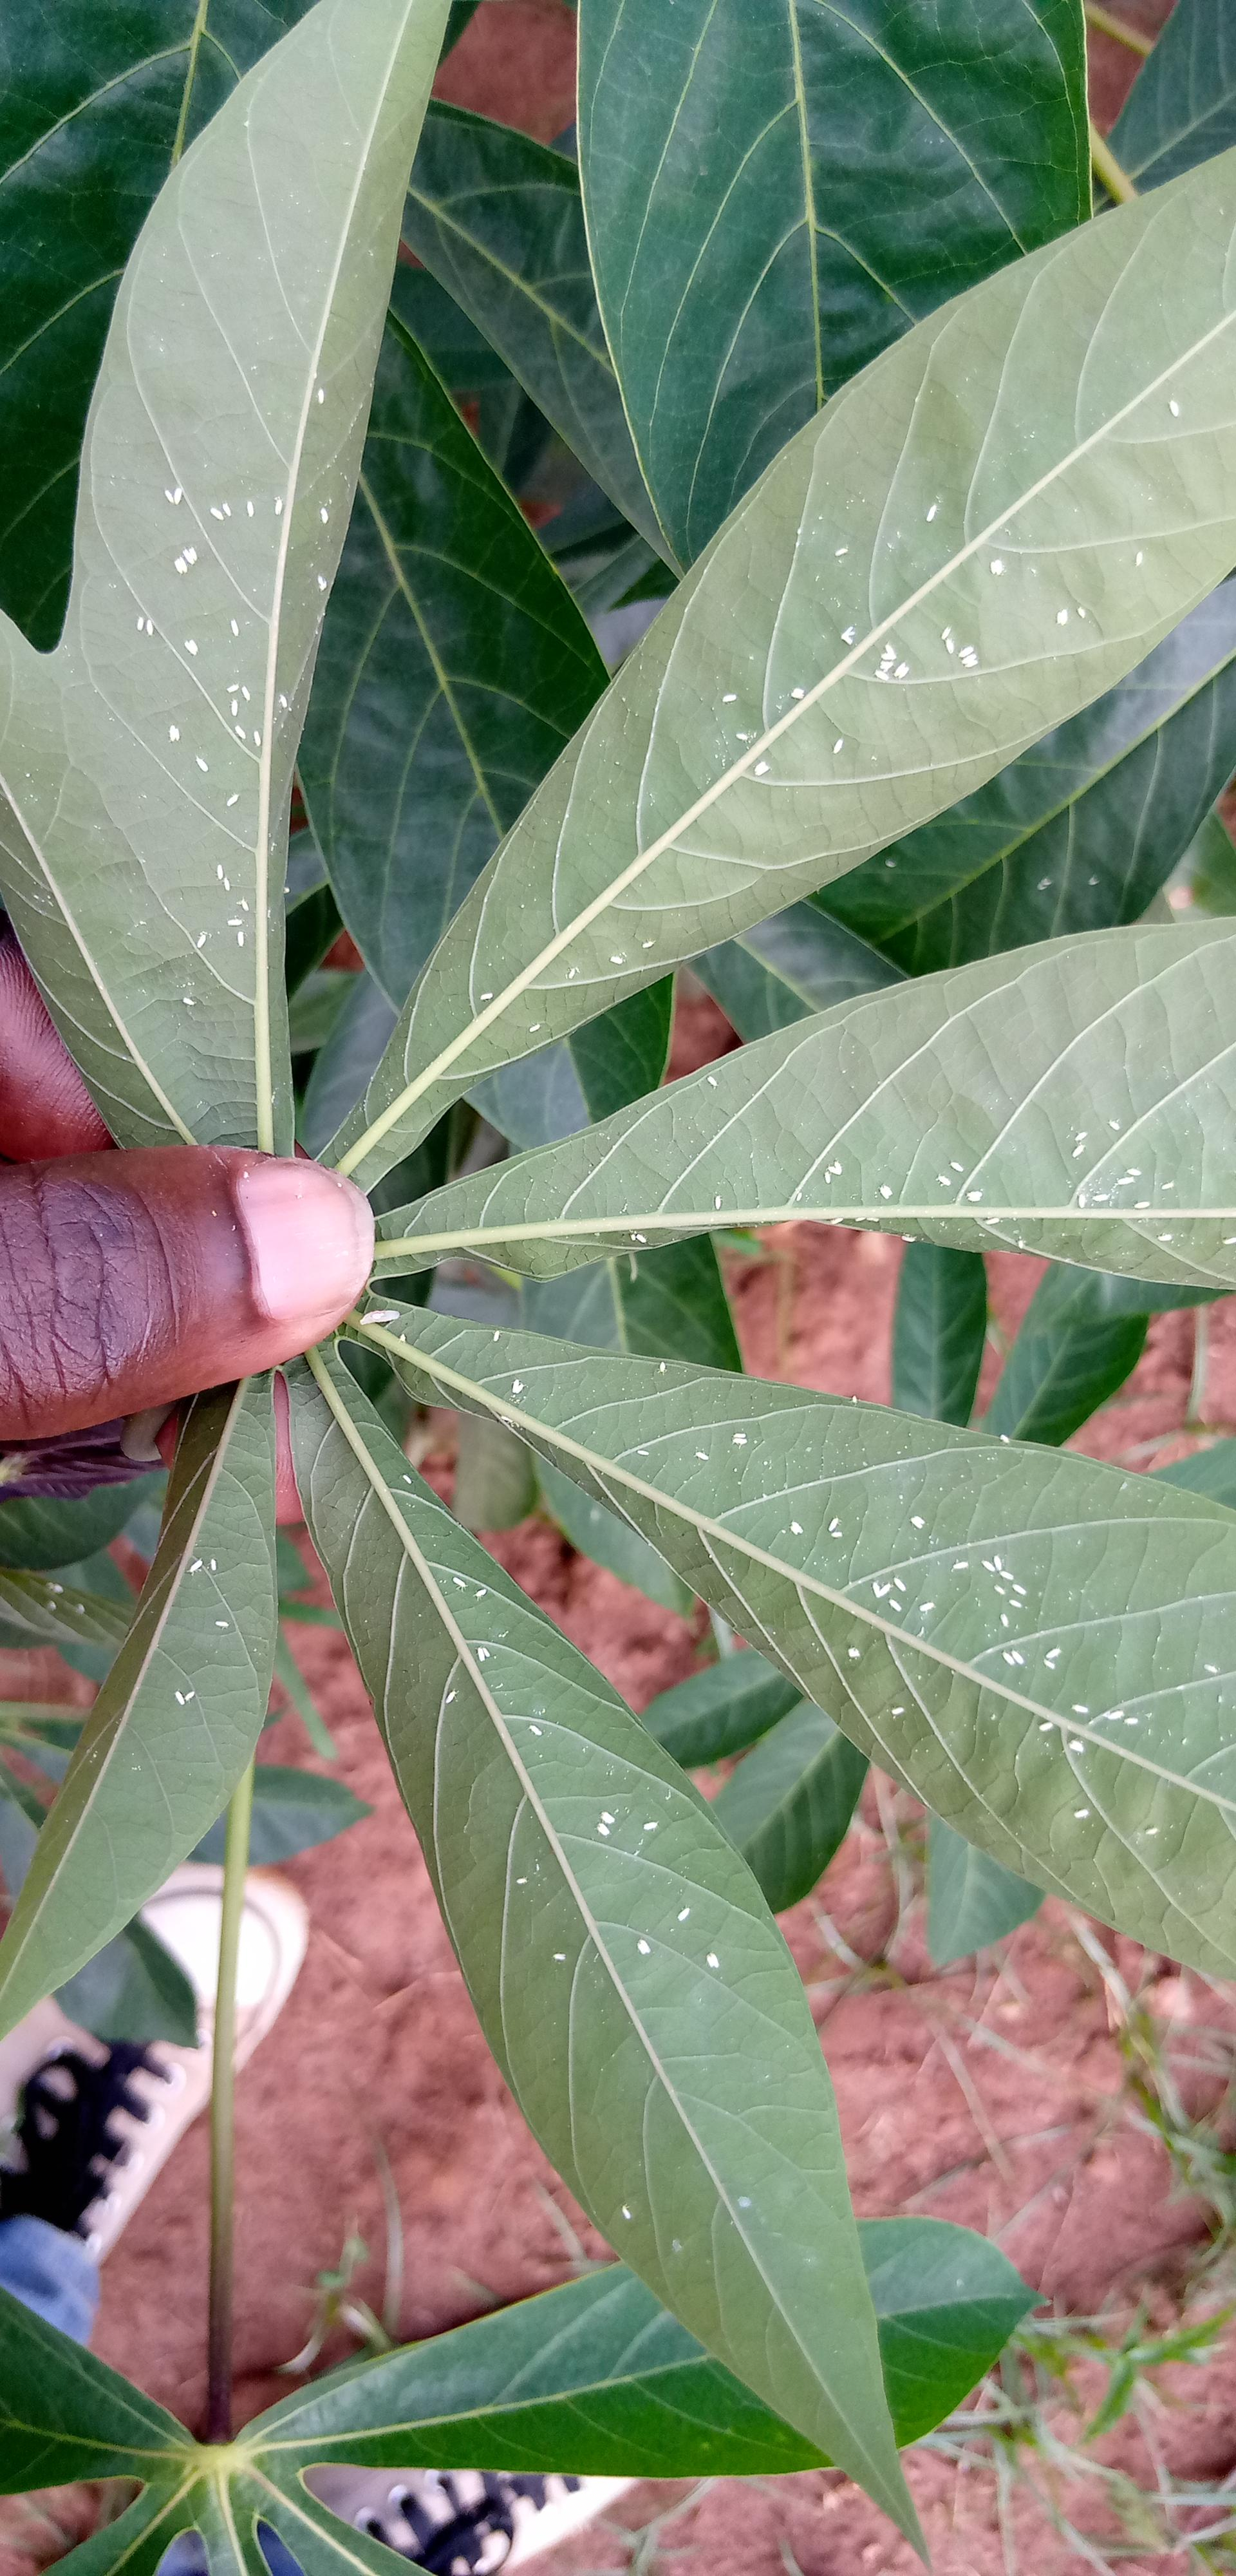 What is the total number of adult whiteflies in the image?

148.